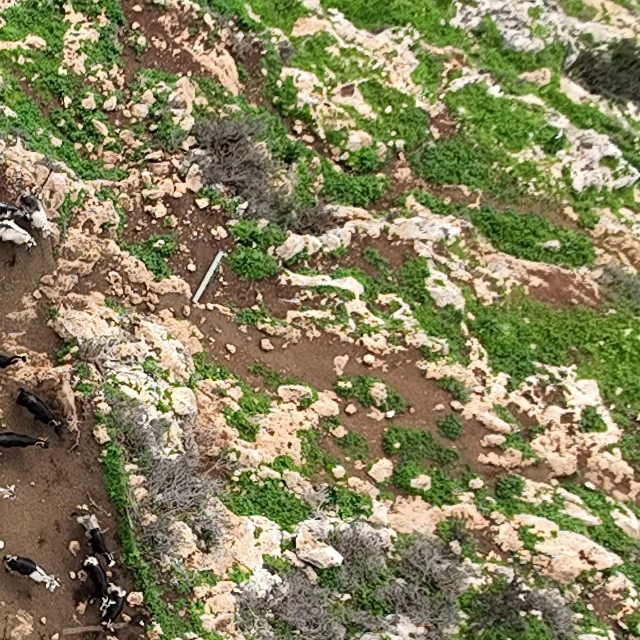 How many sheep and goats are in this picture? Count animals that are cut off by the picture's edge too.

13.